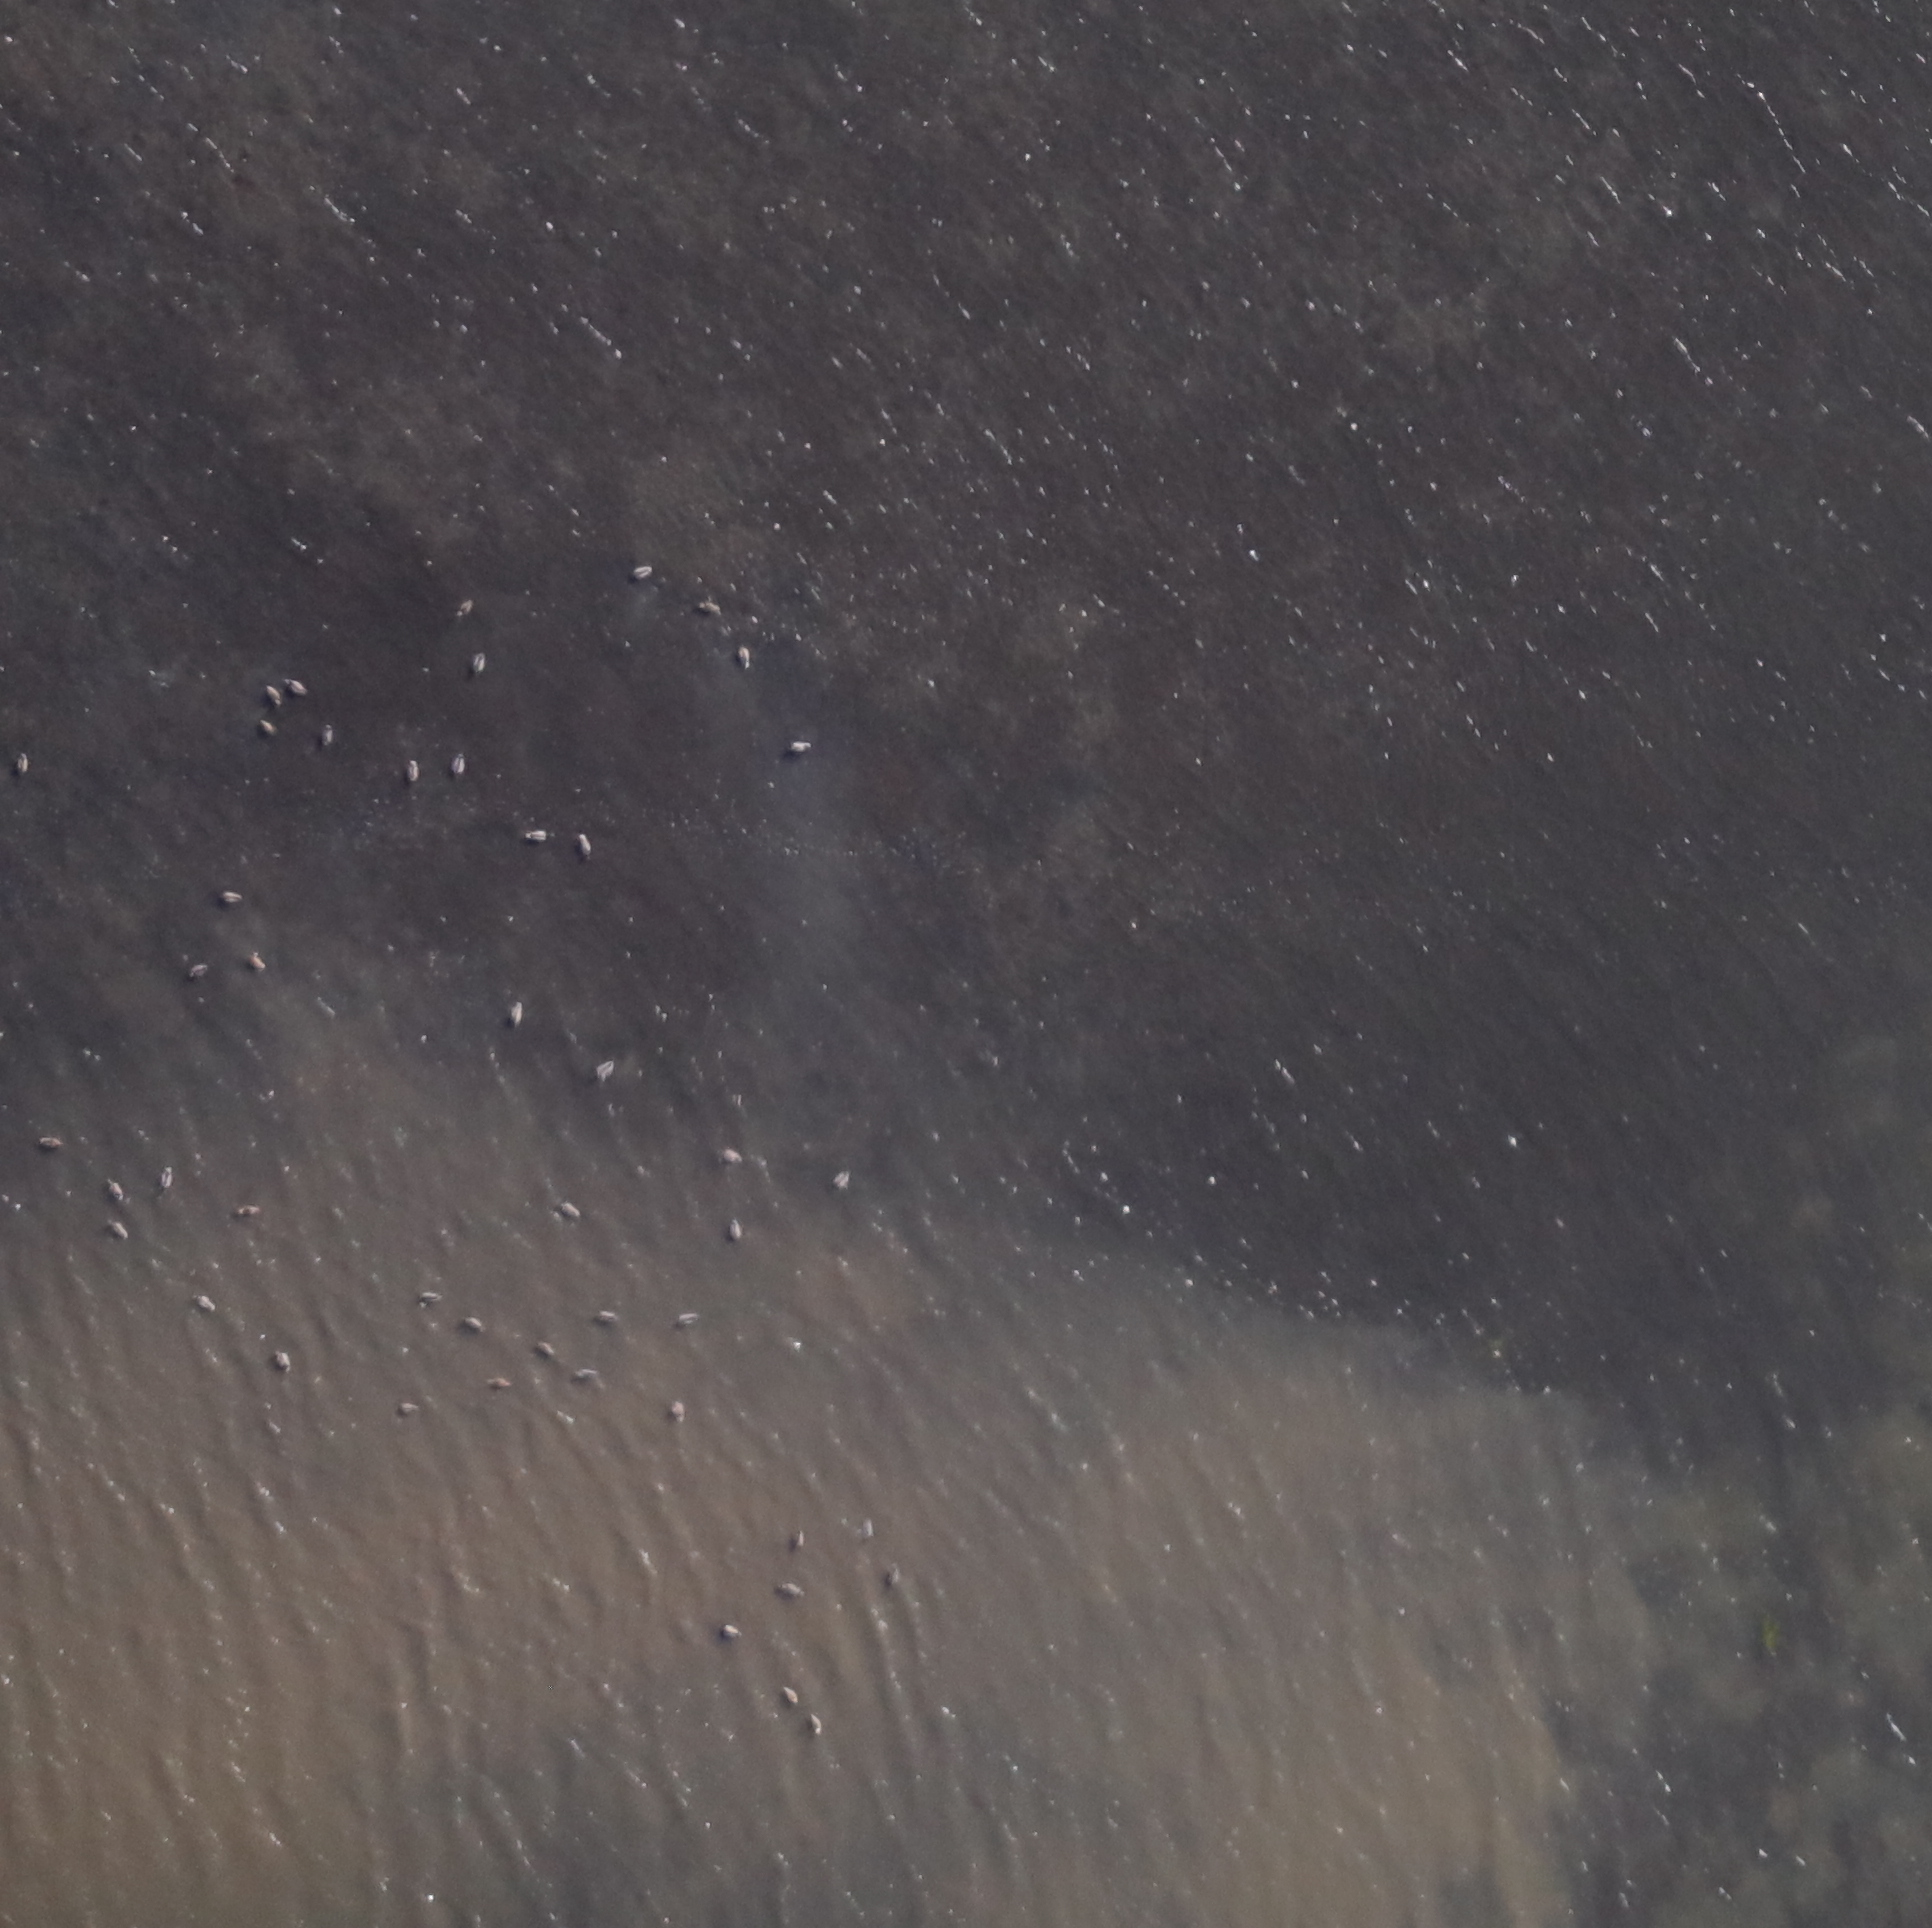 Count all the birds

47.